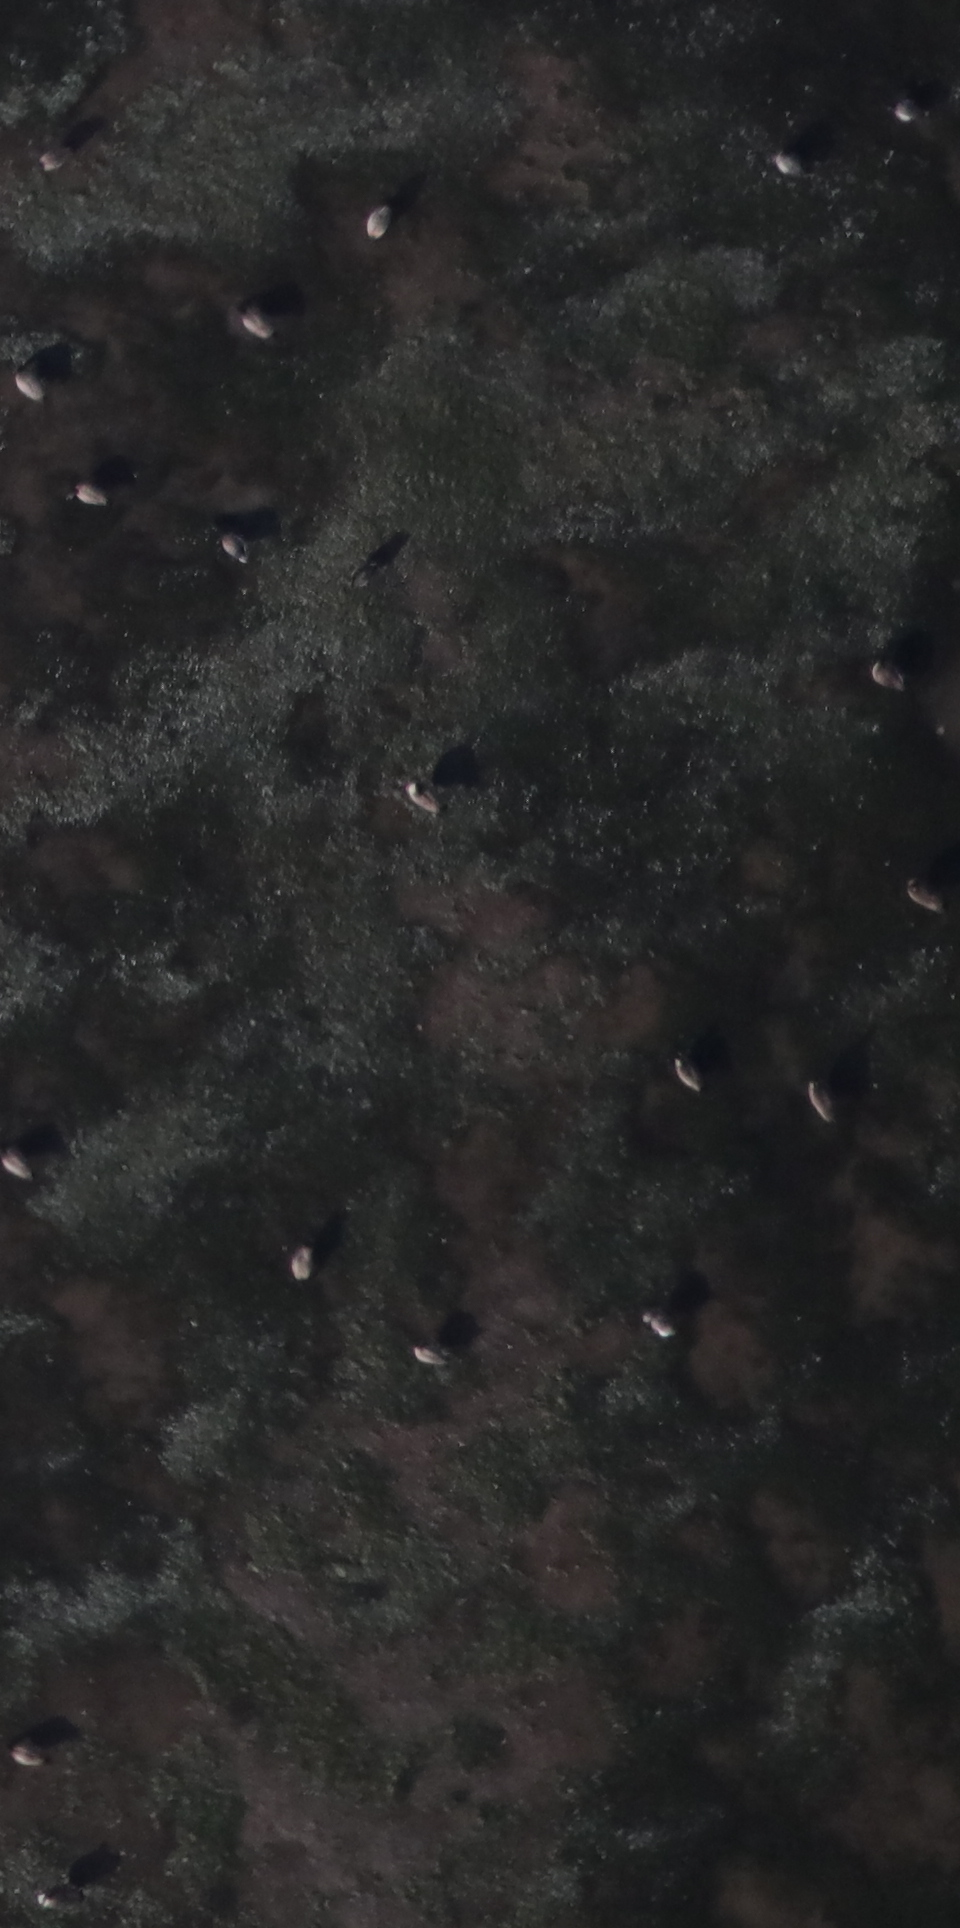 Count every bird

19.